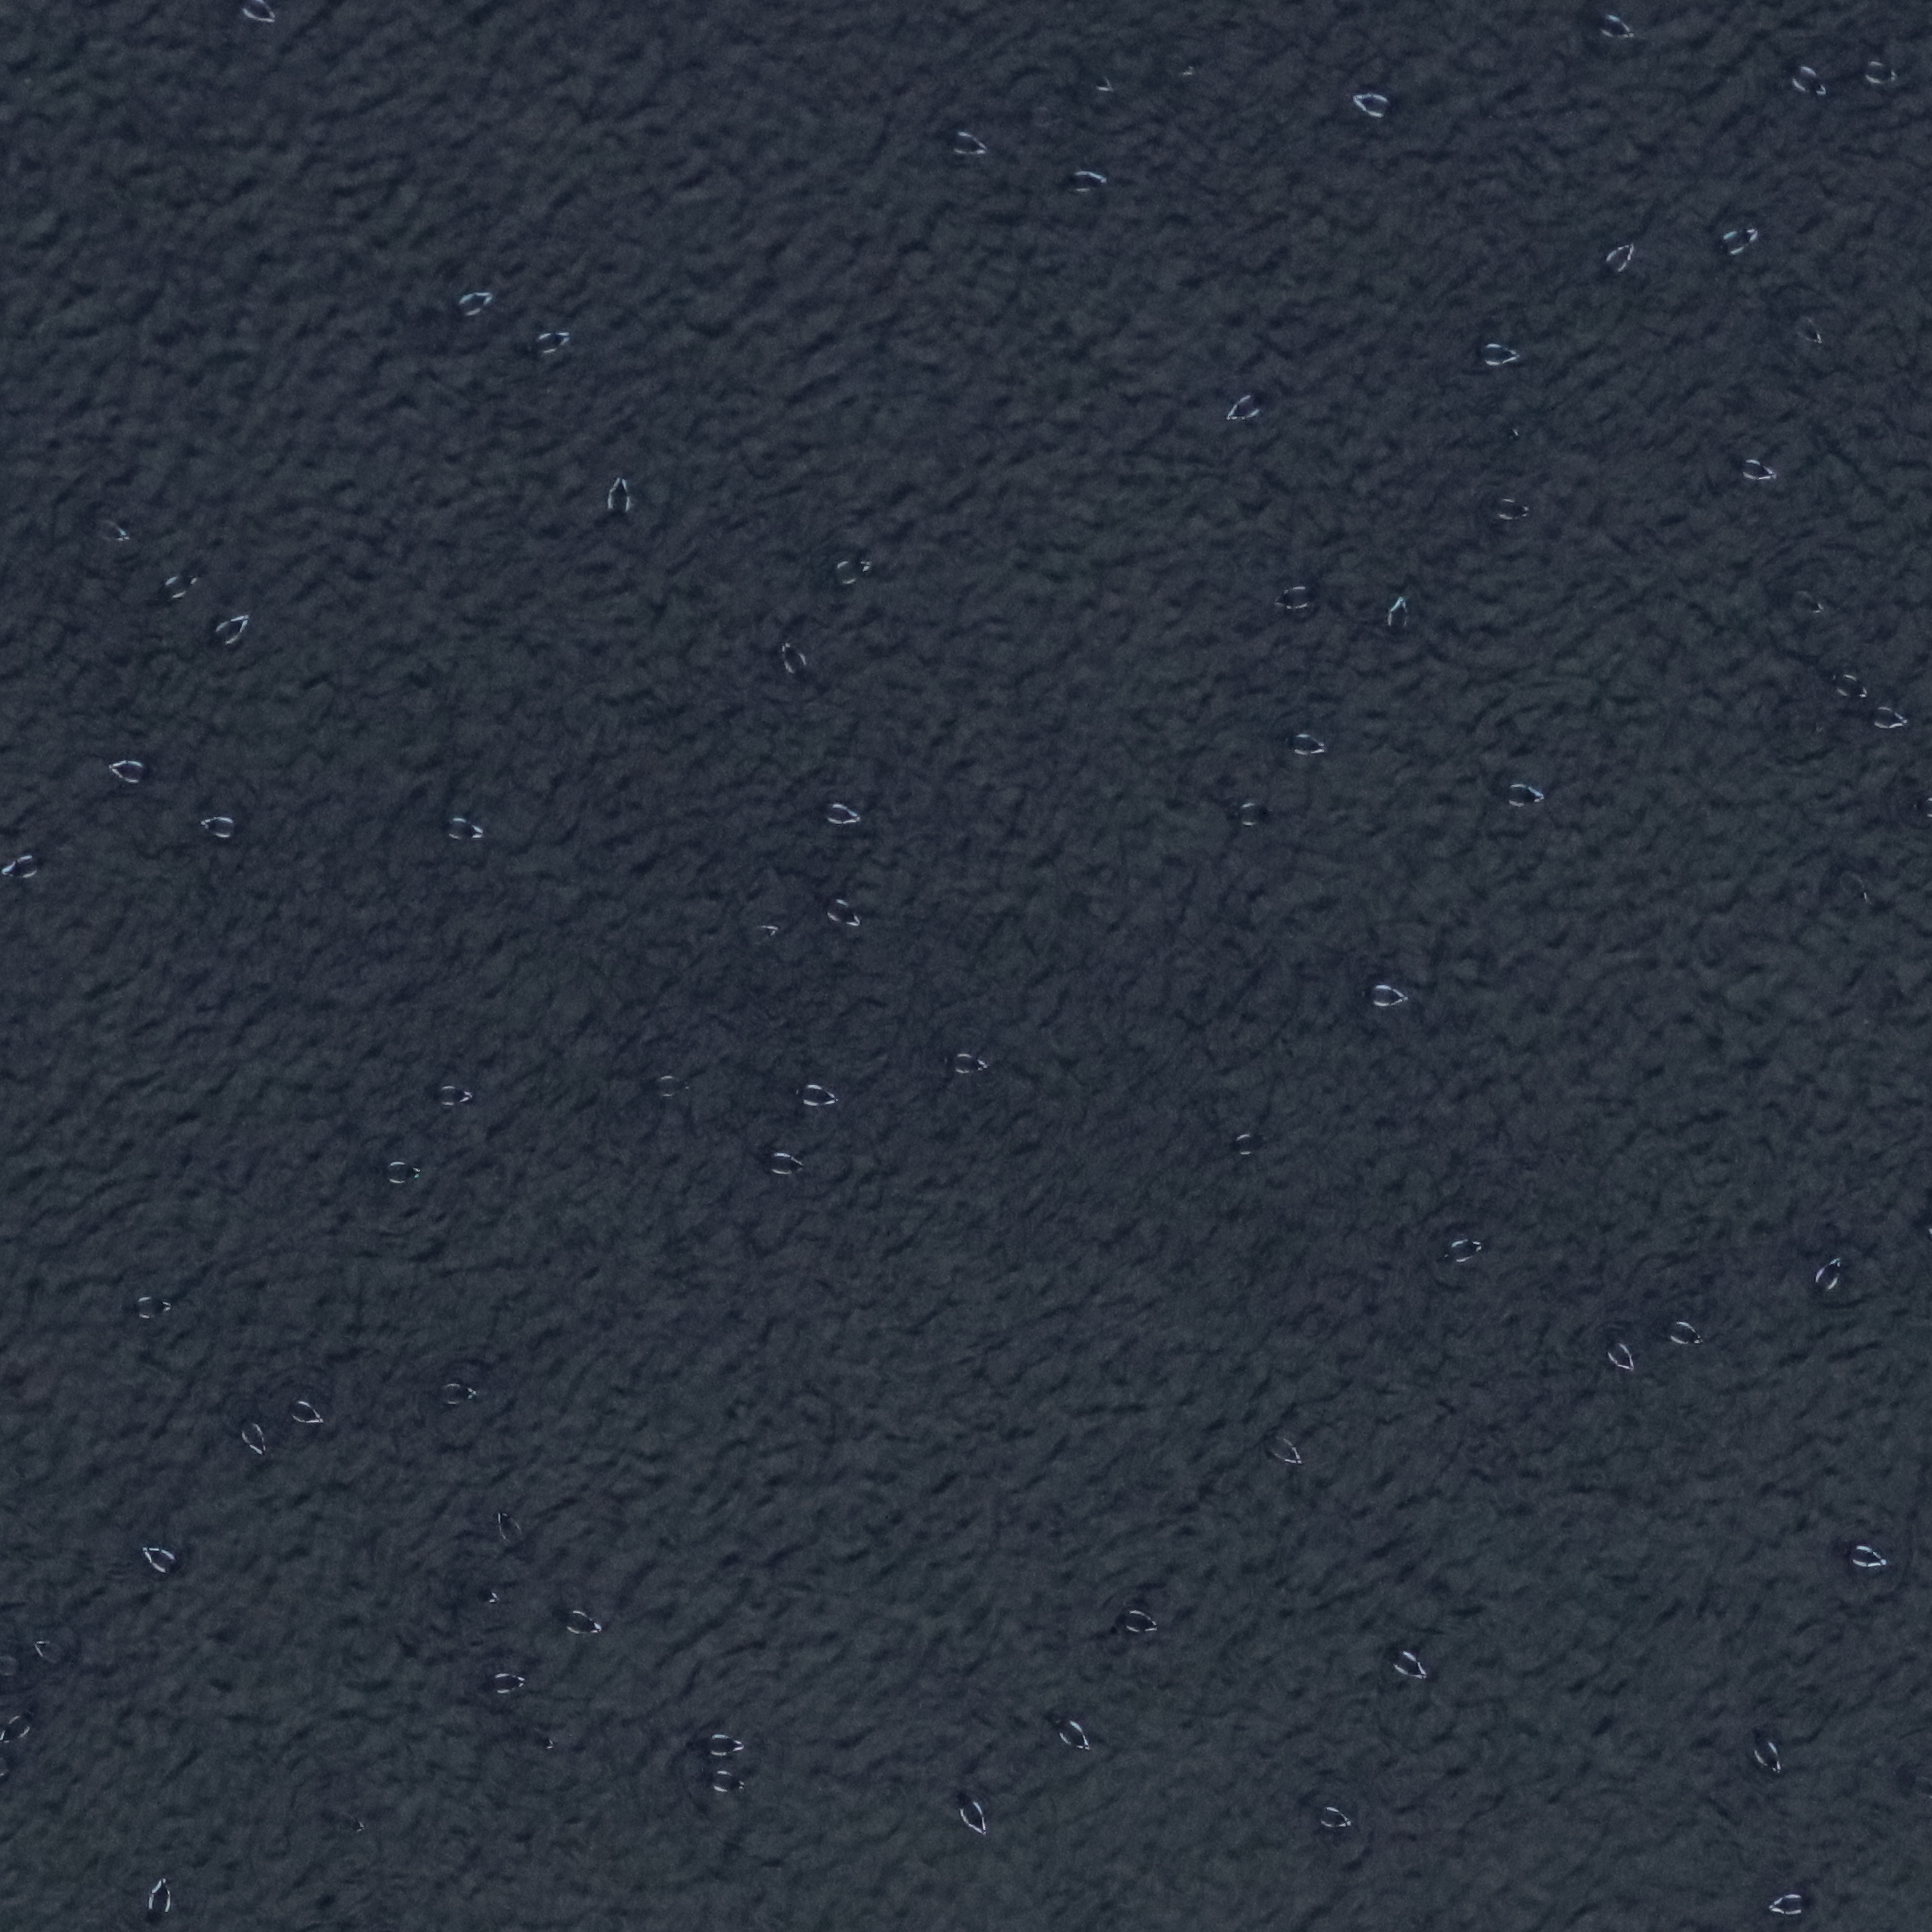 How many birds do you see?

79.